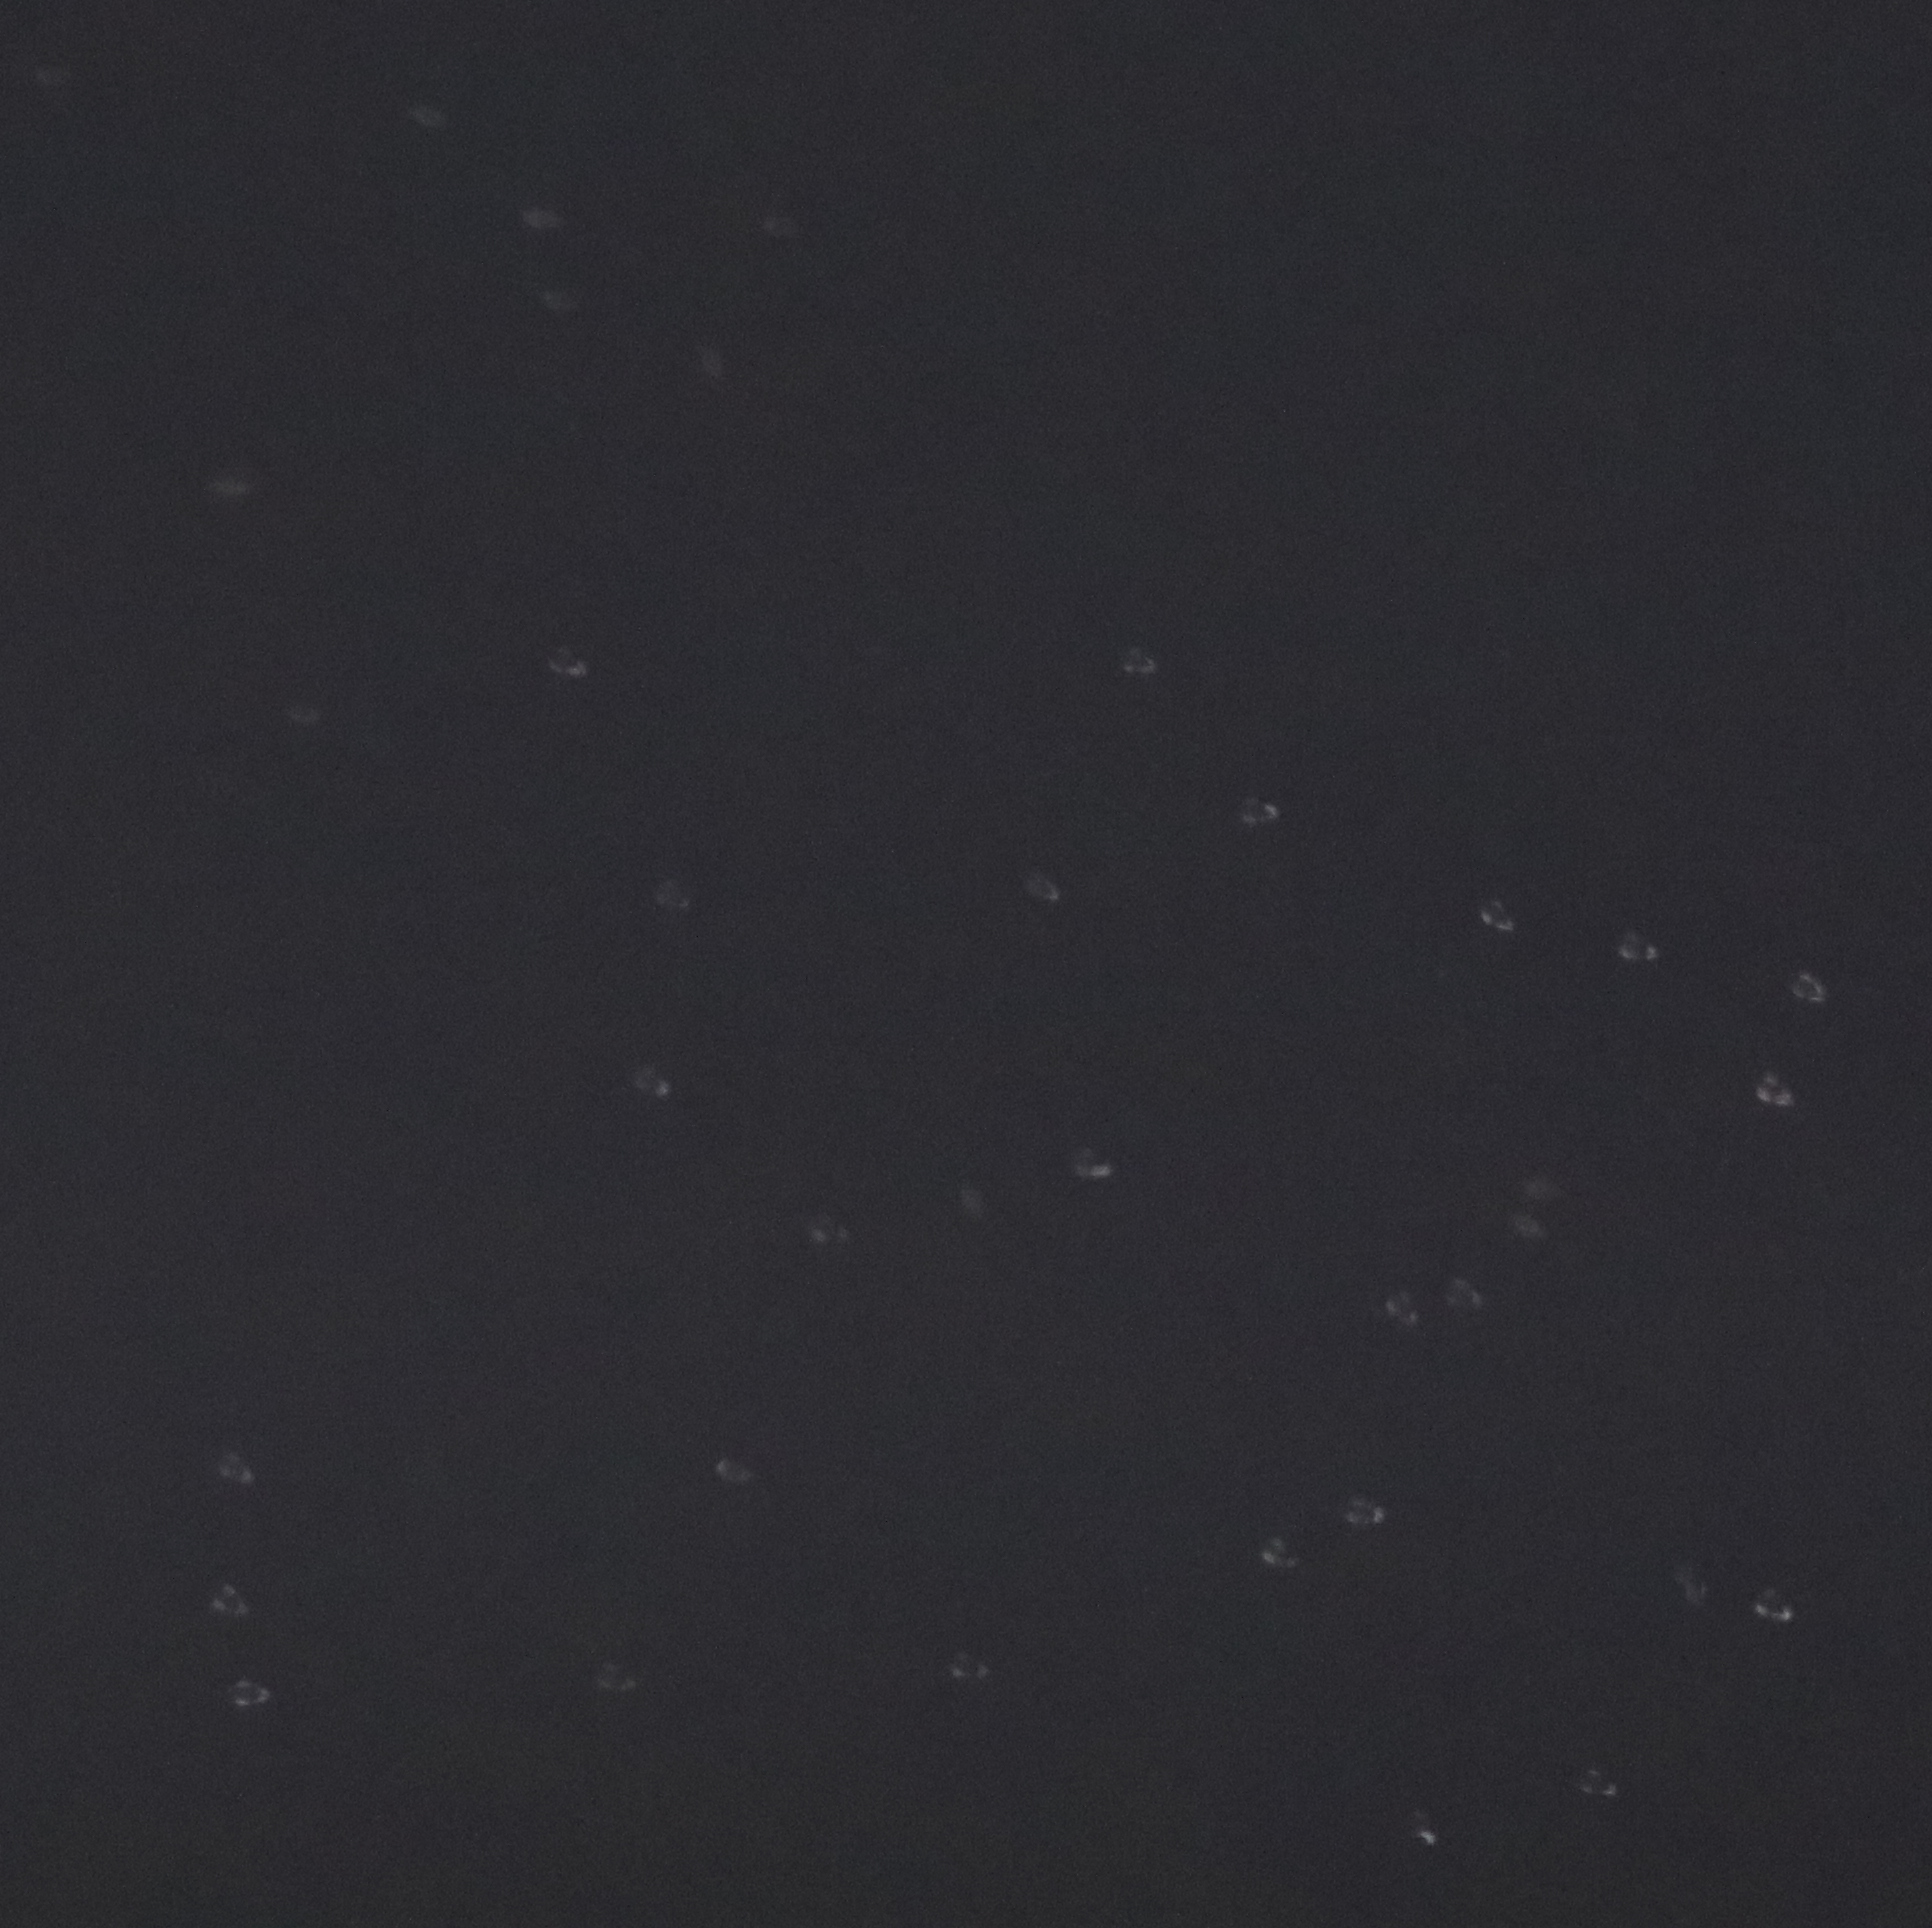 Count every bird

37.